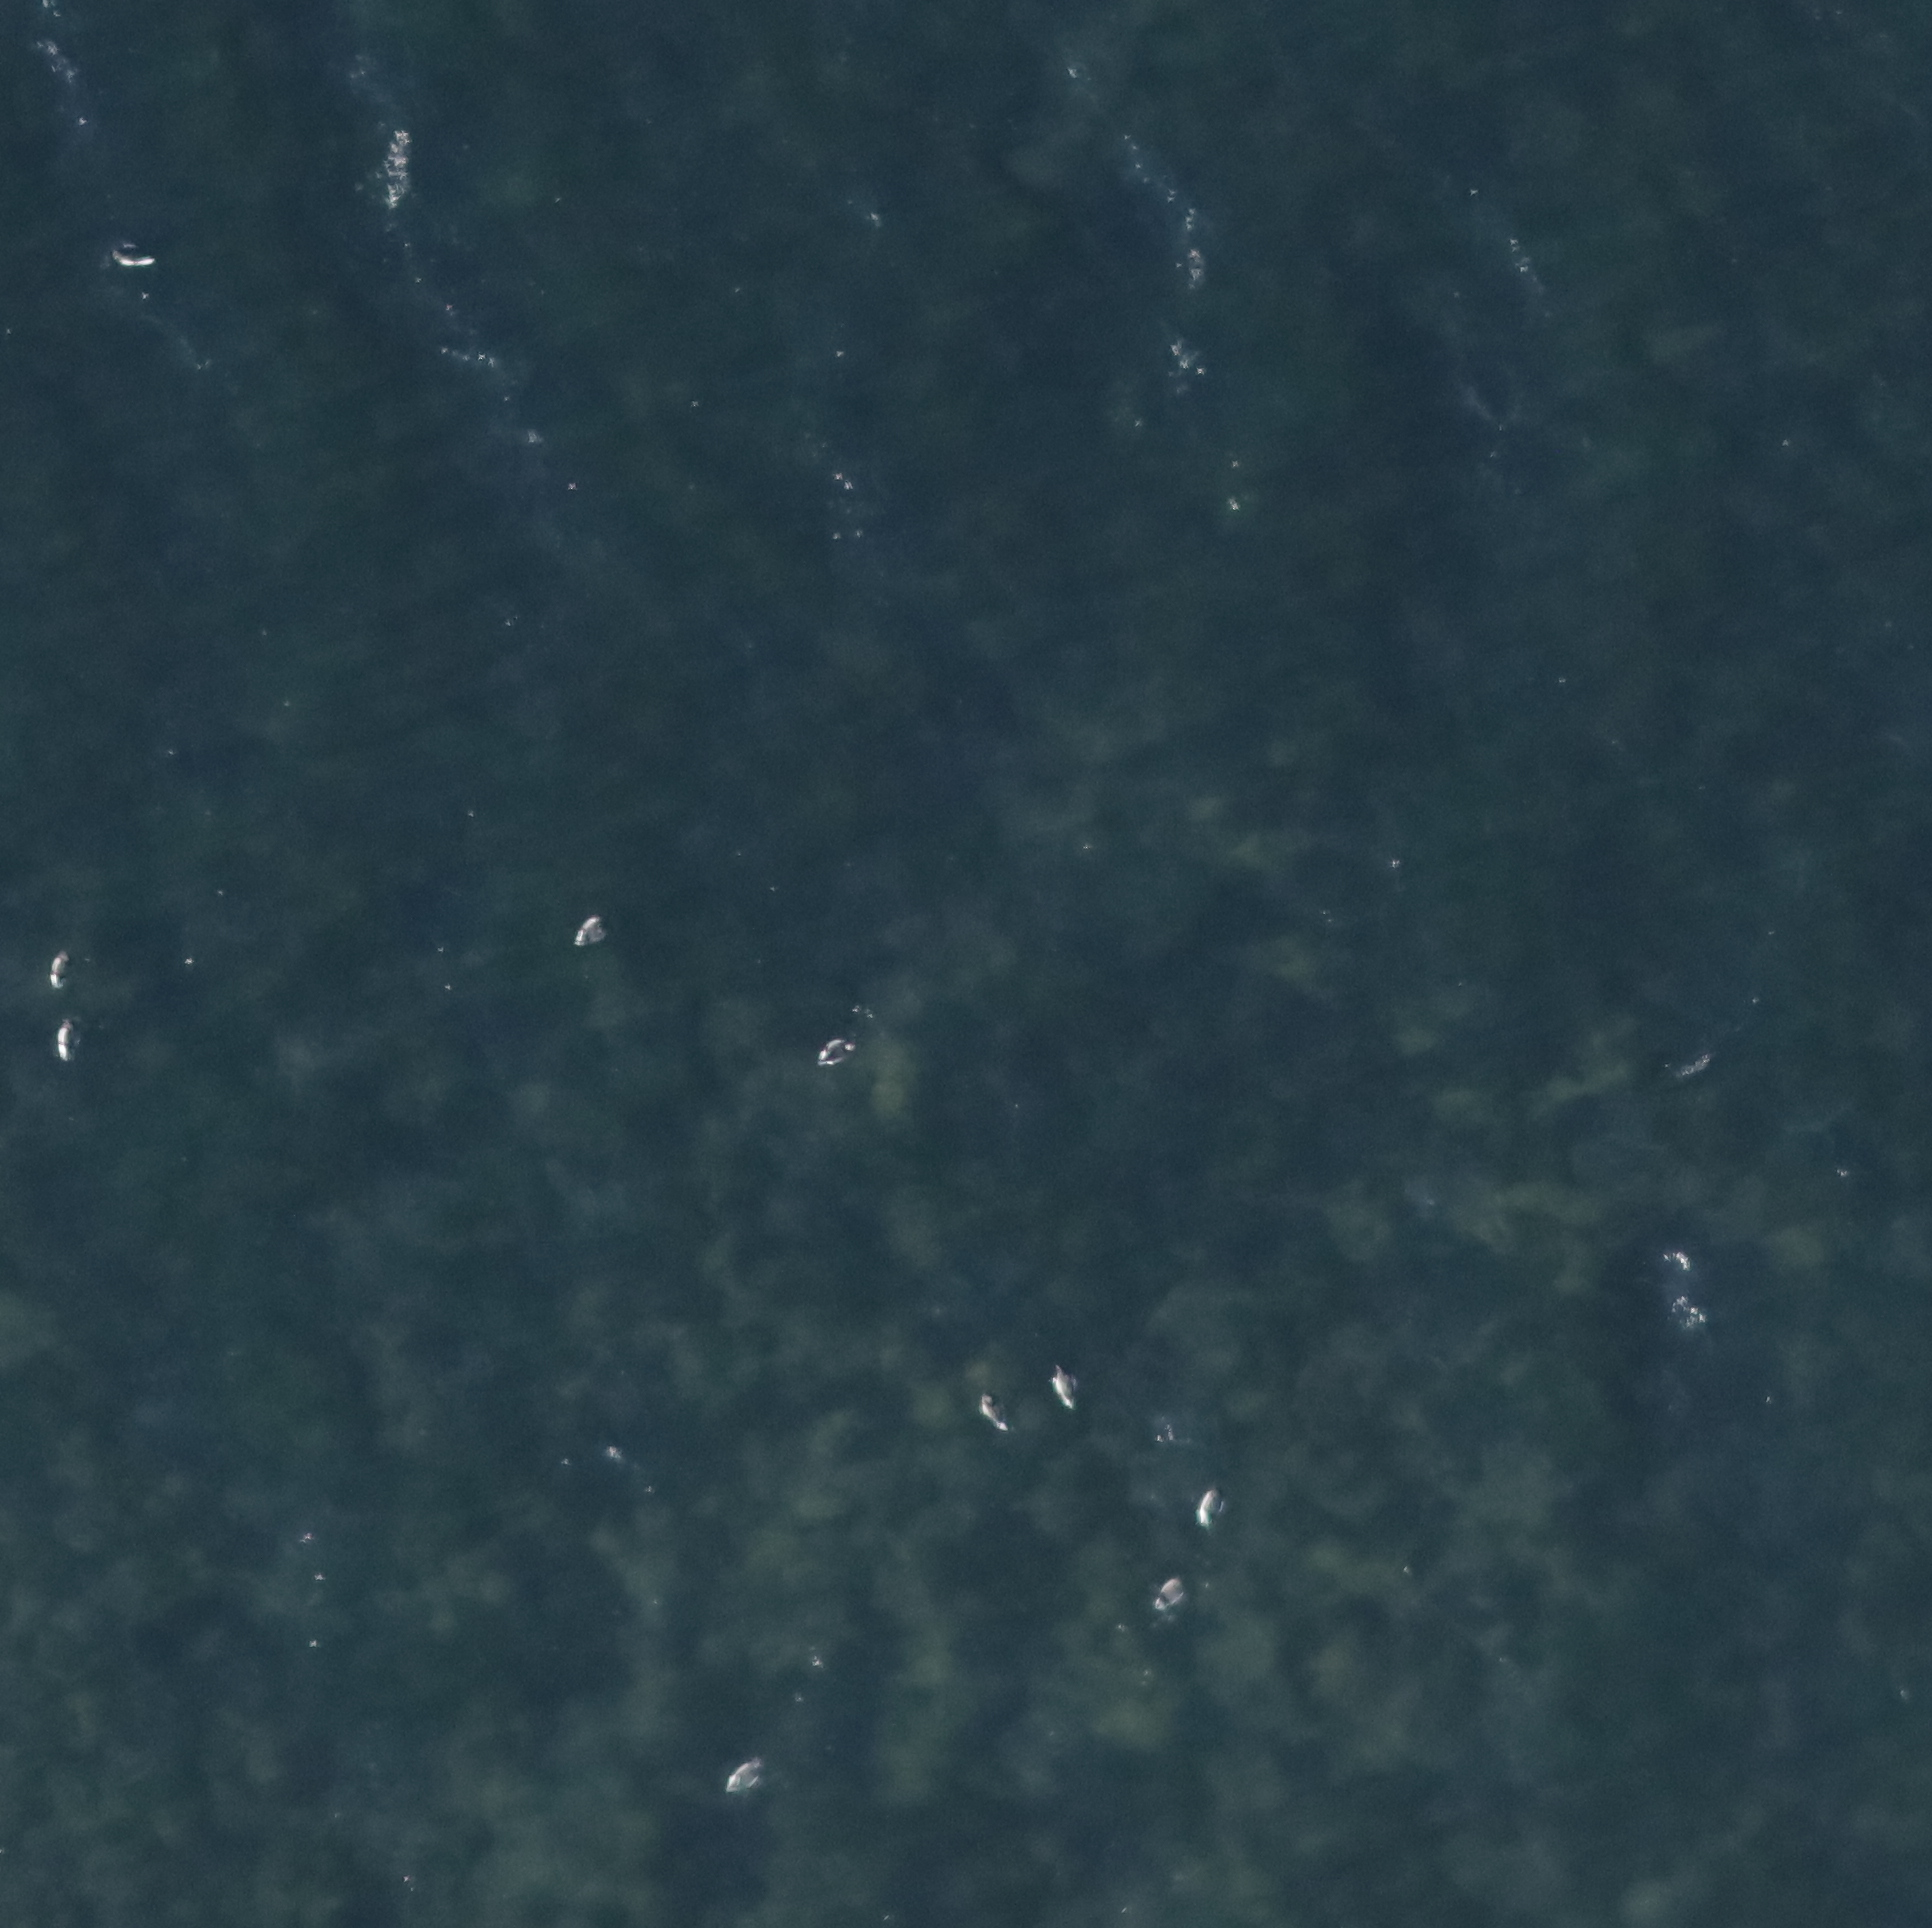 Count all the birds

10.